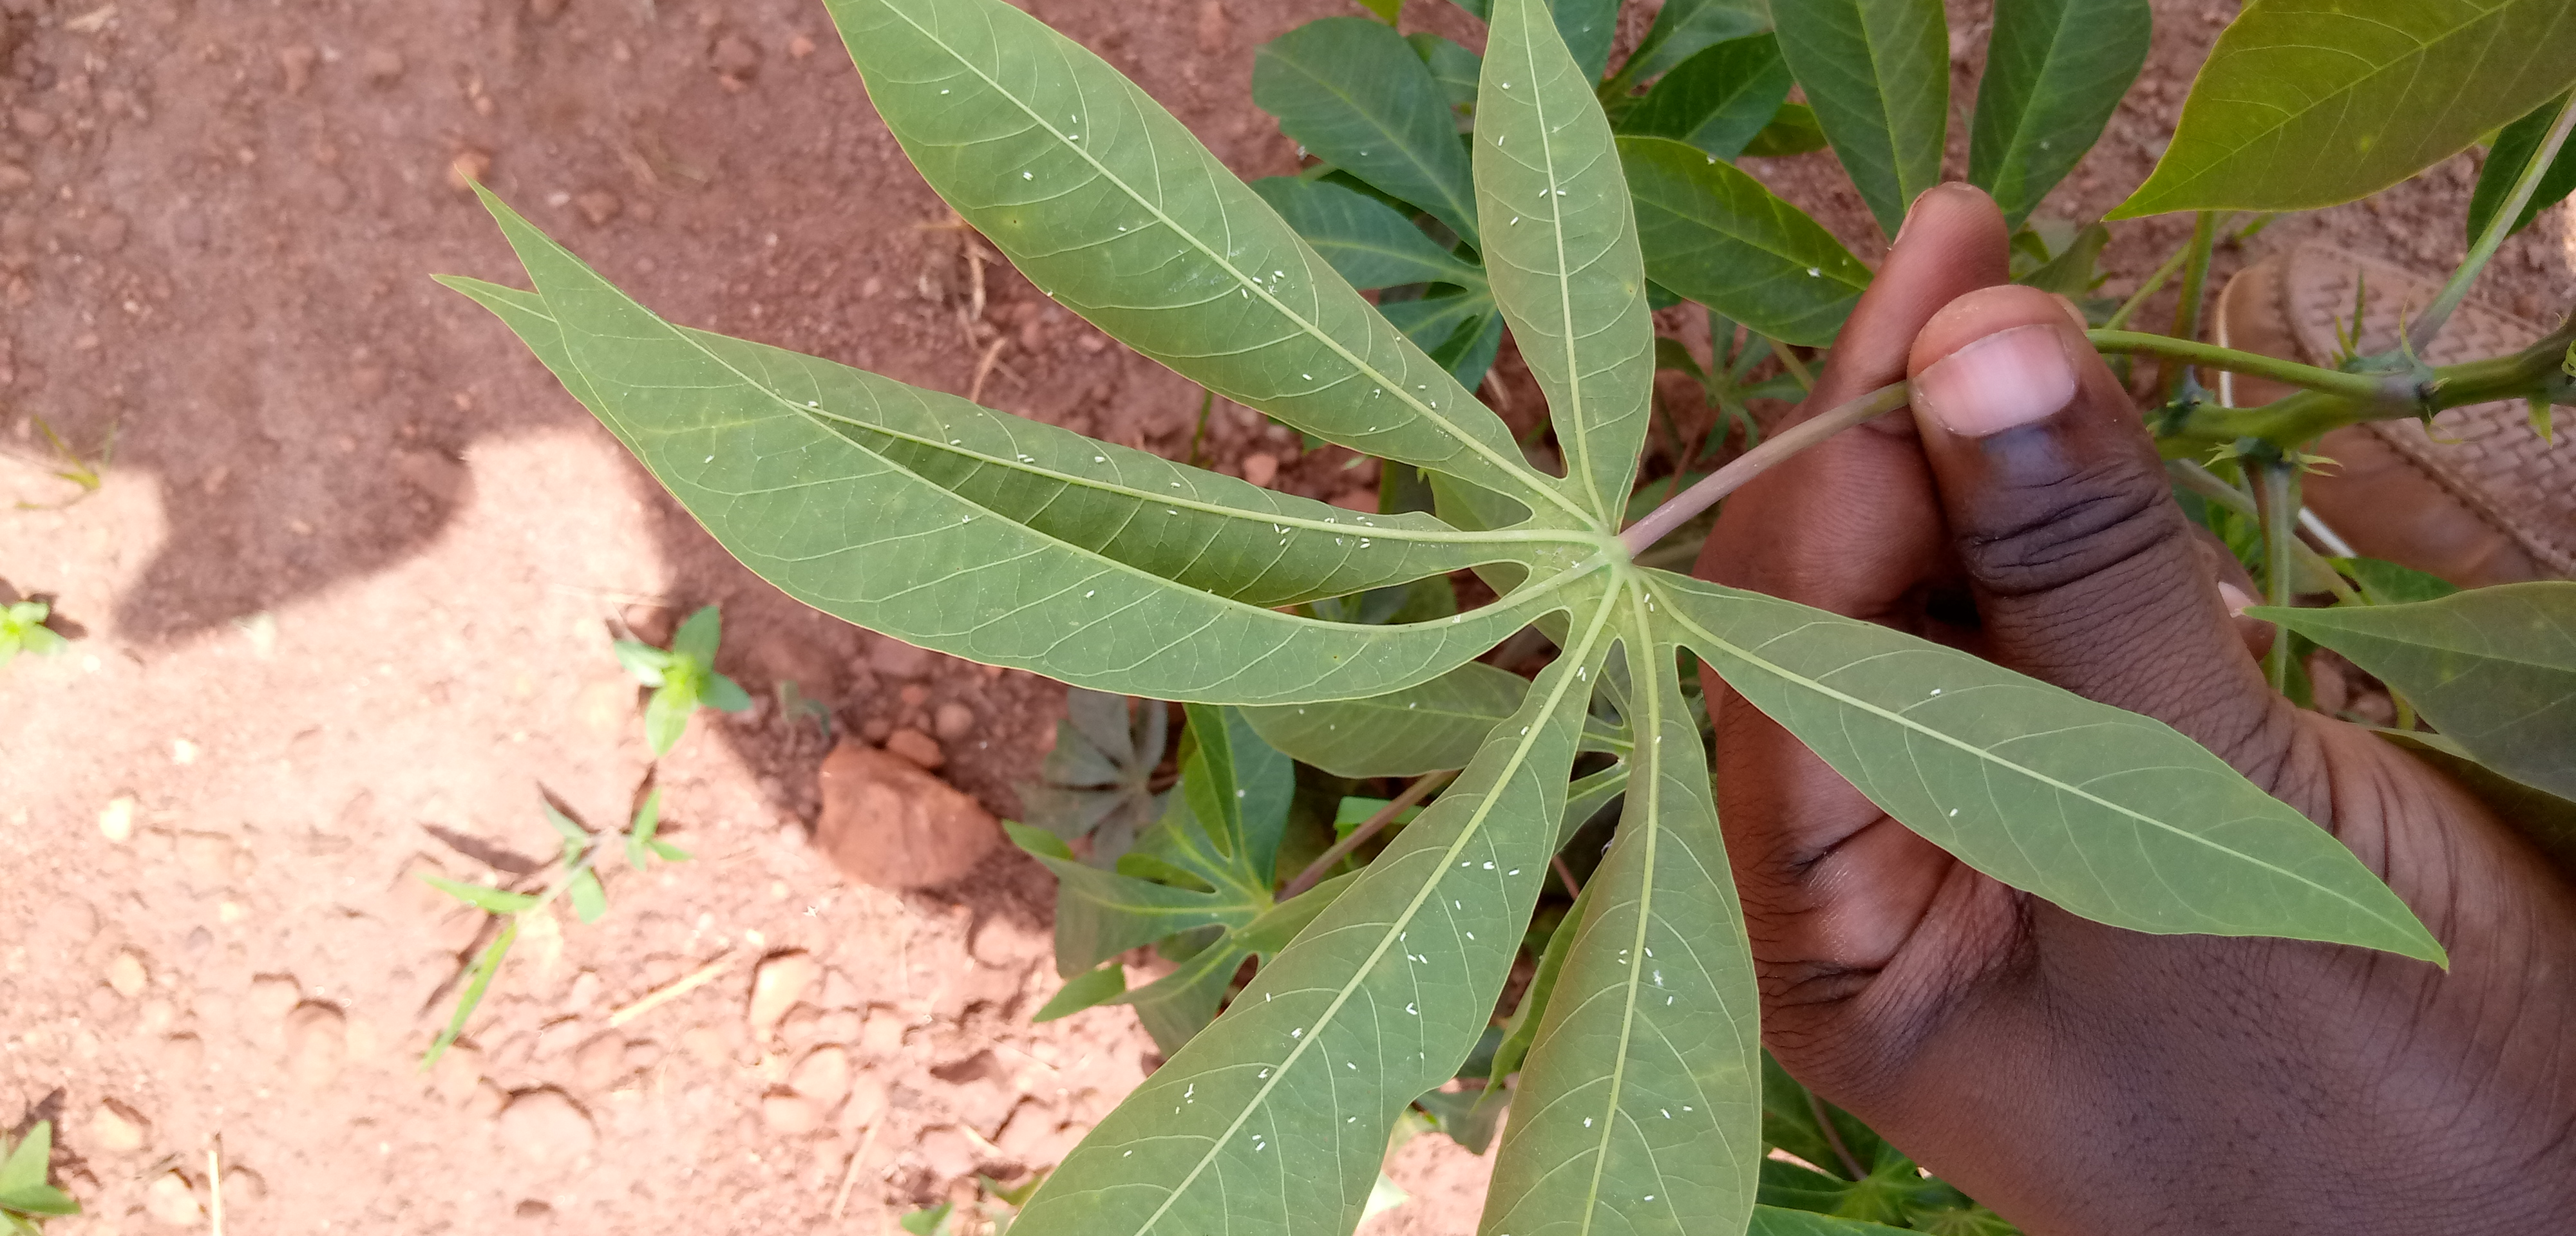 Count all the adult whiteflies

85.